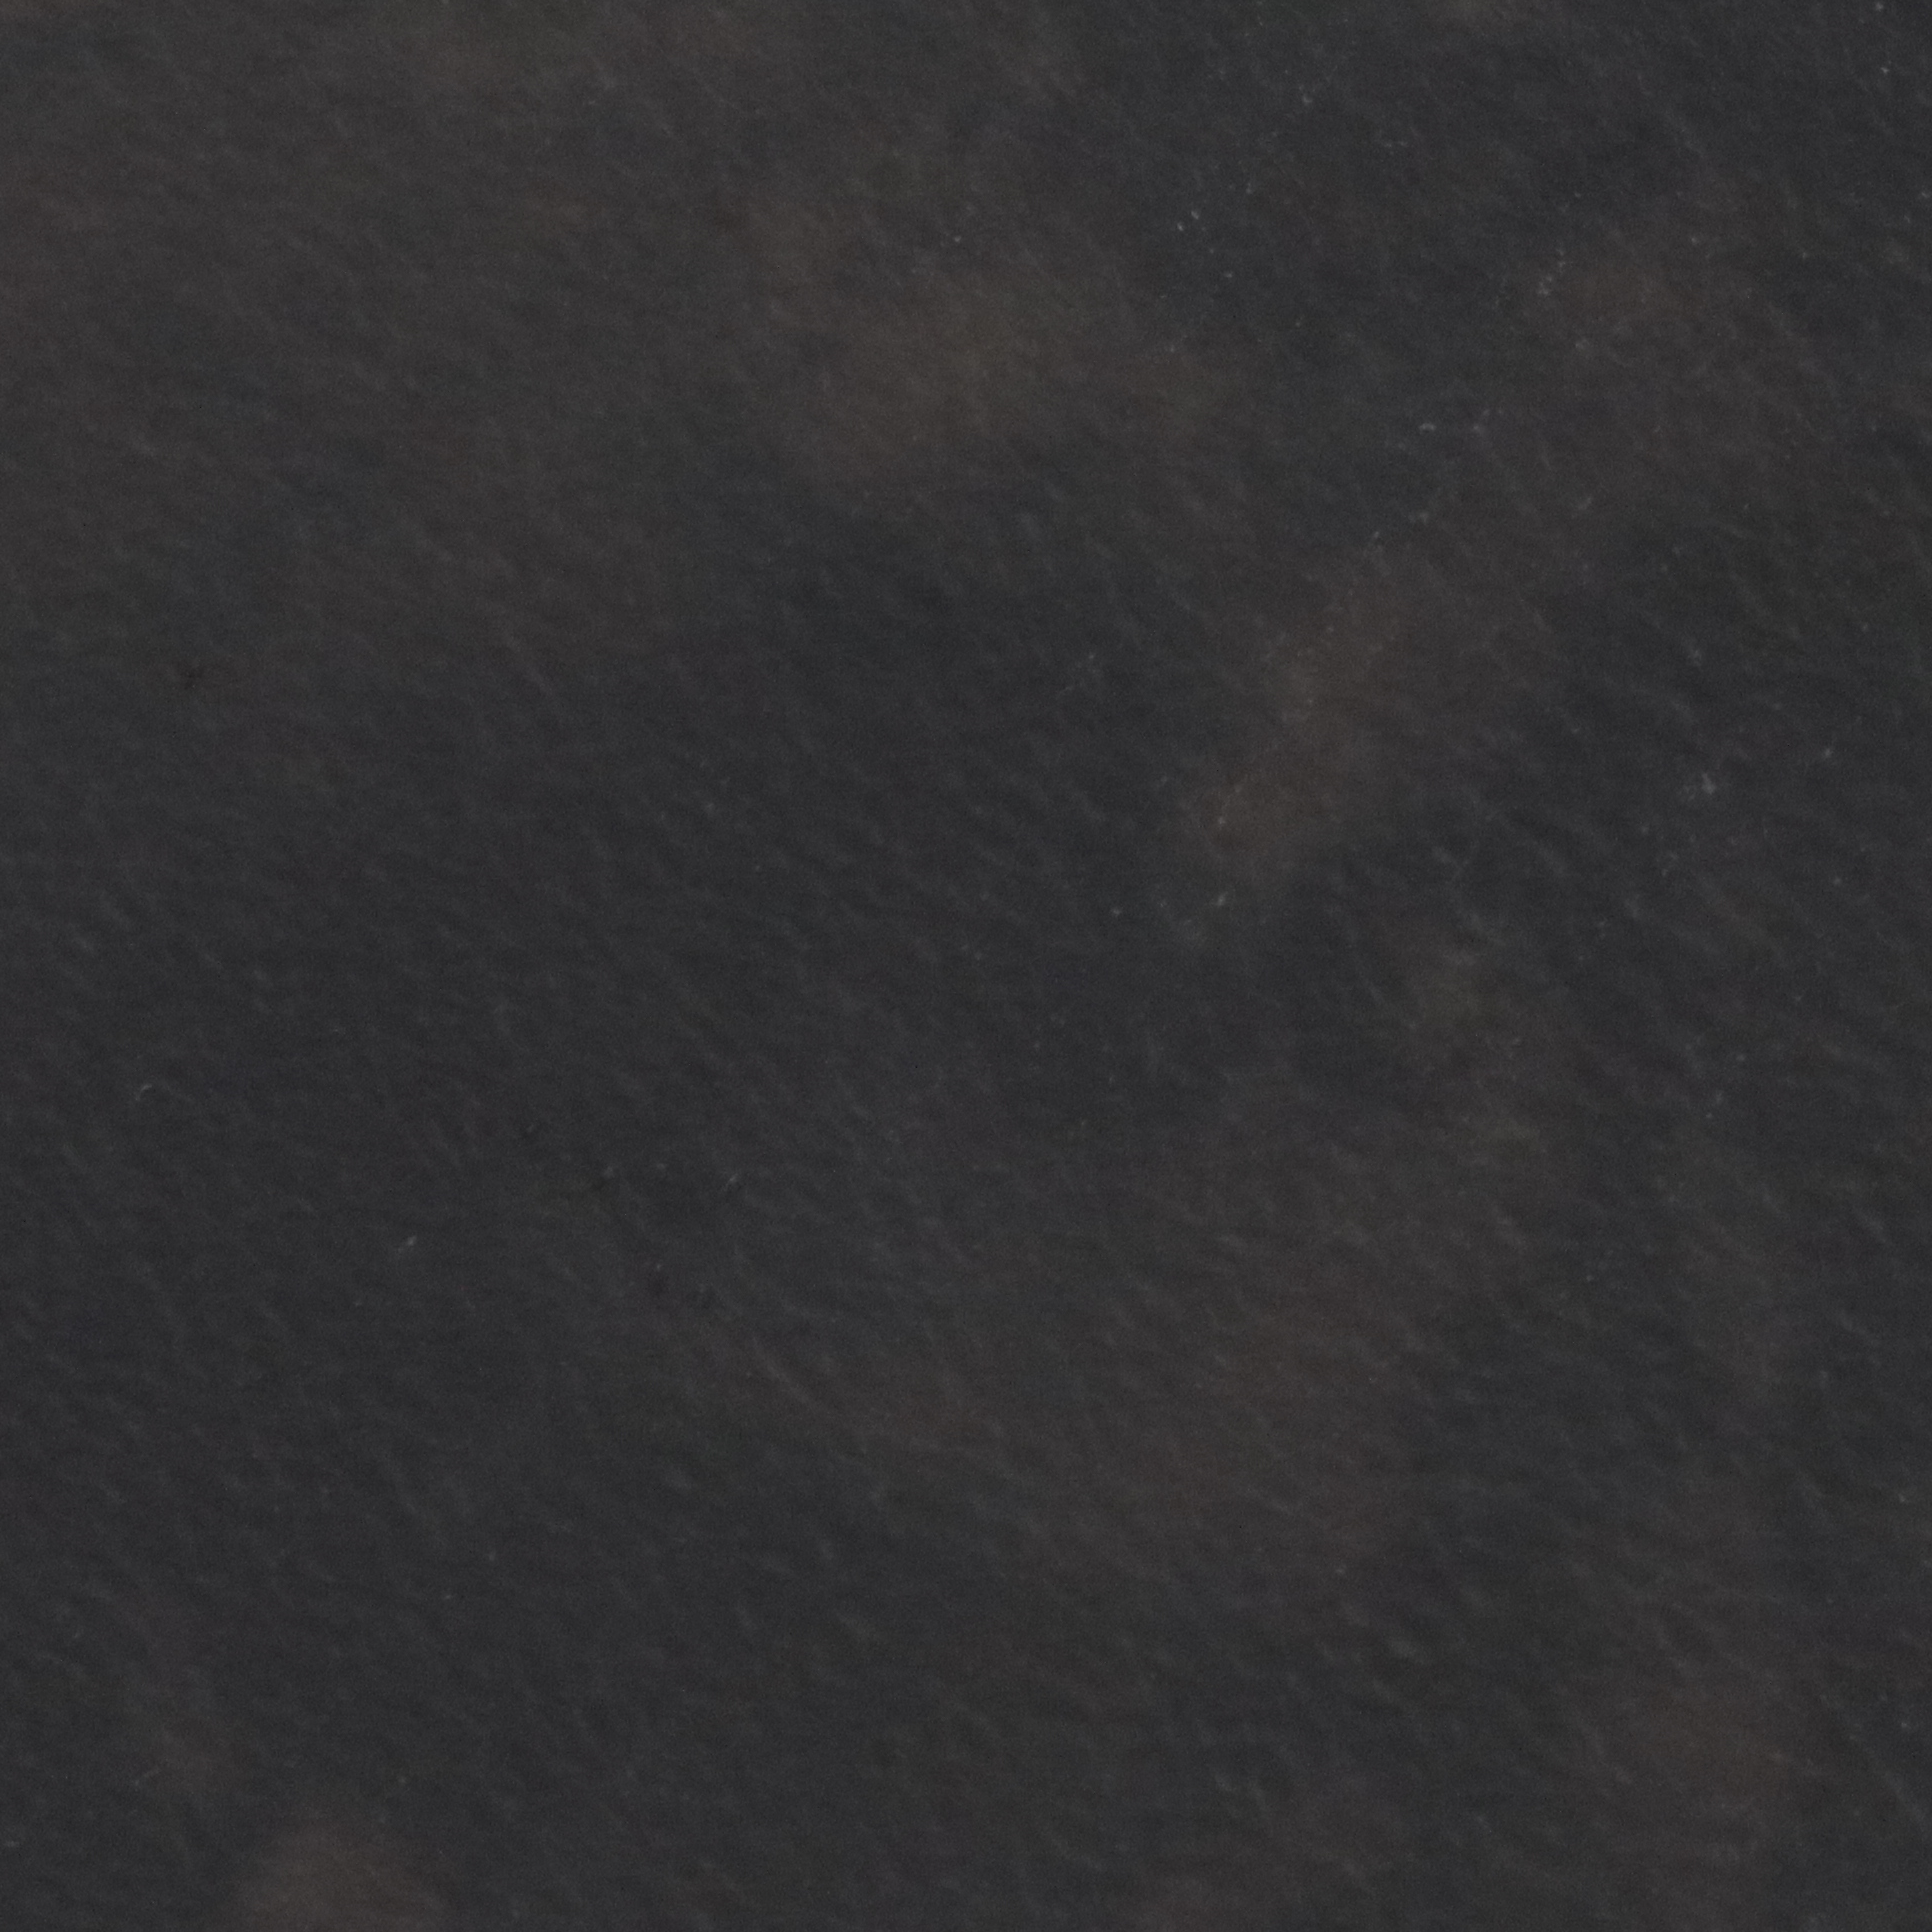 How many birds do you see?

7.